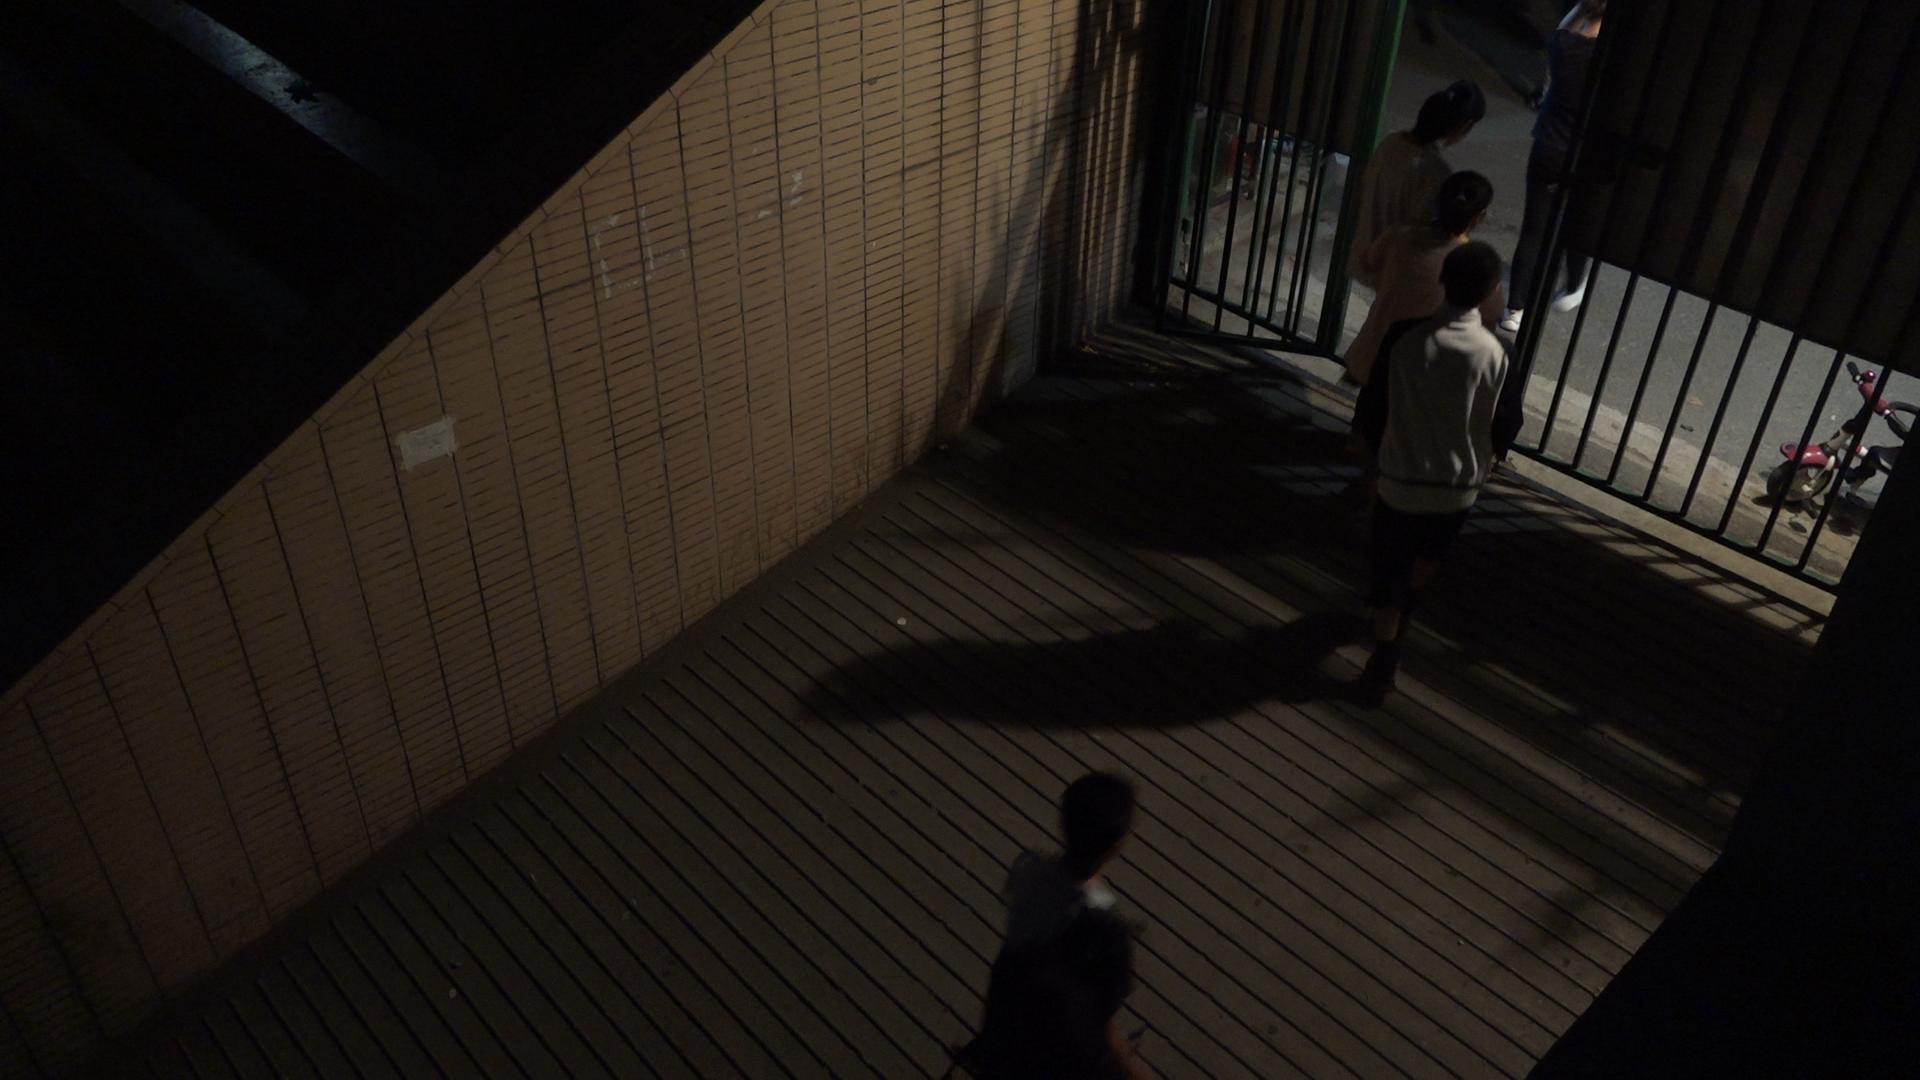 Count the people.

5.